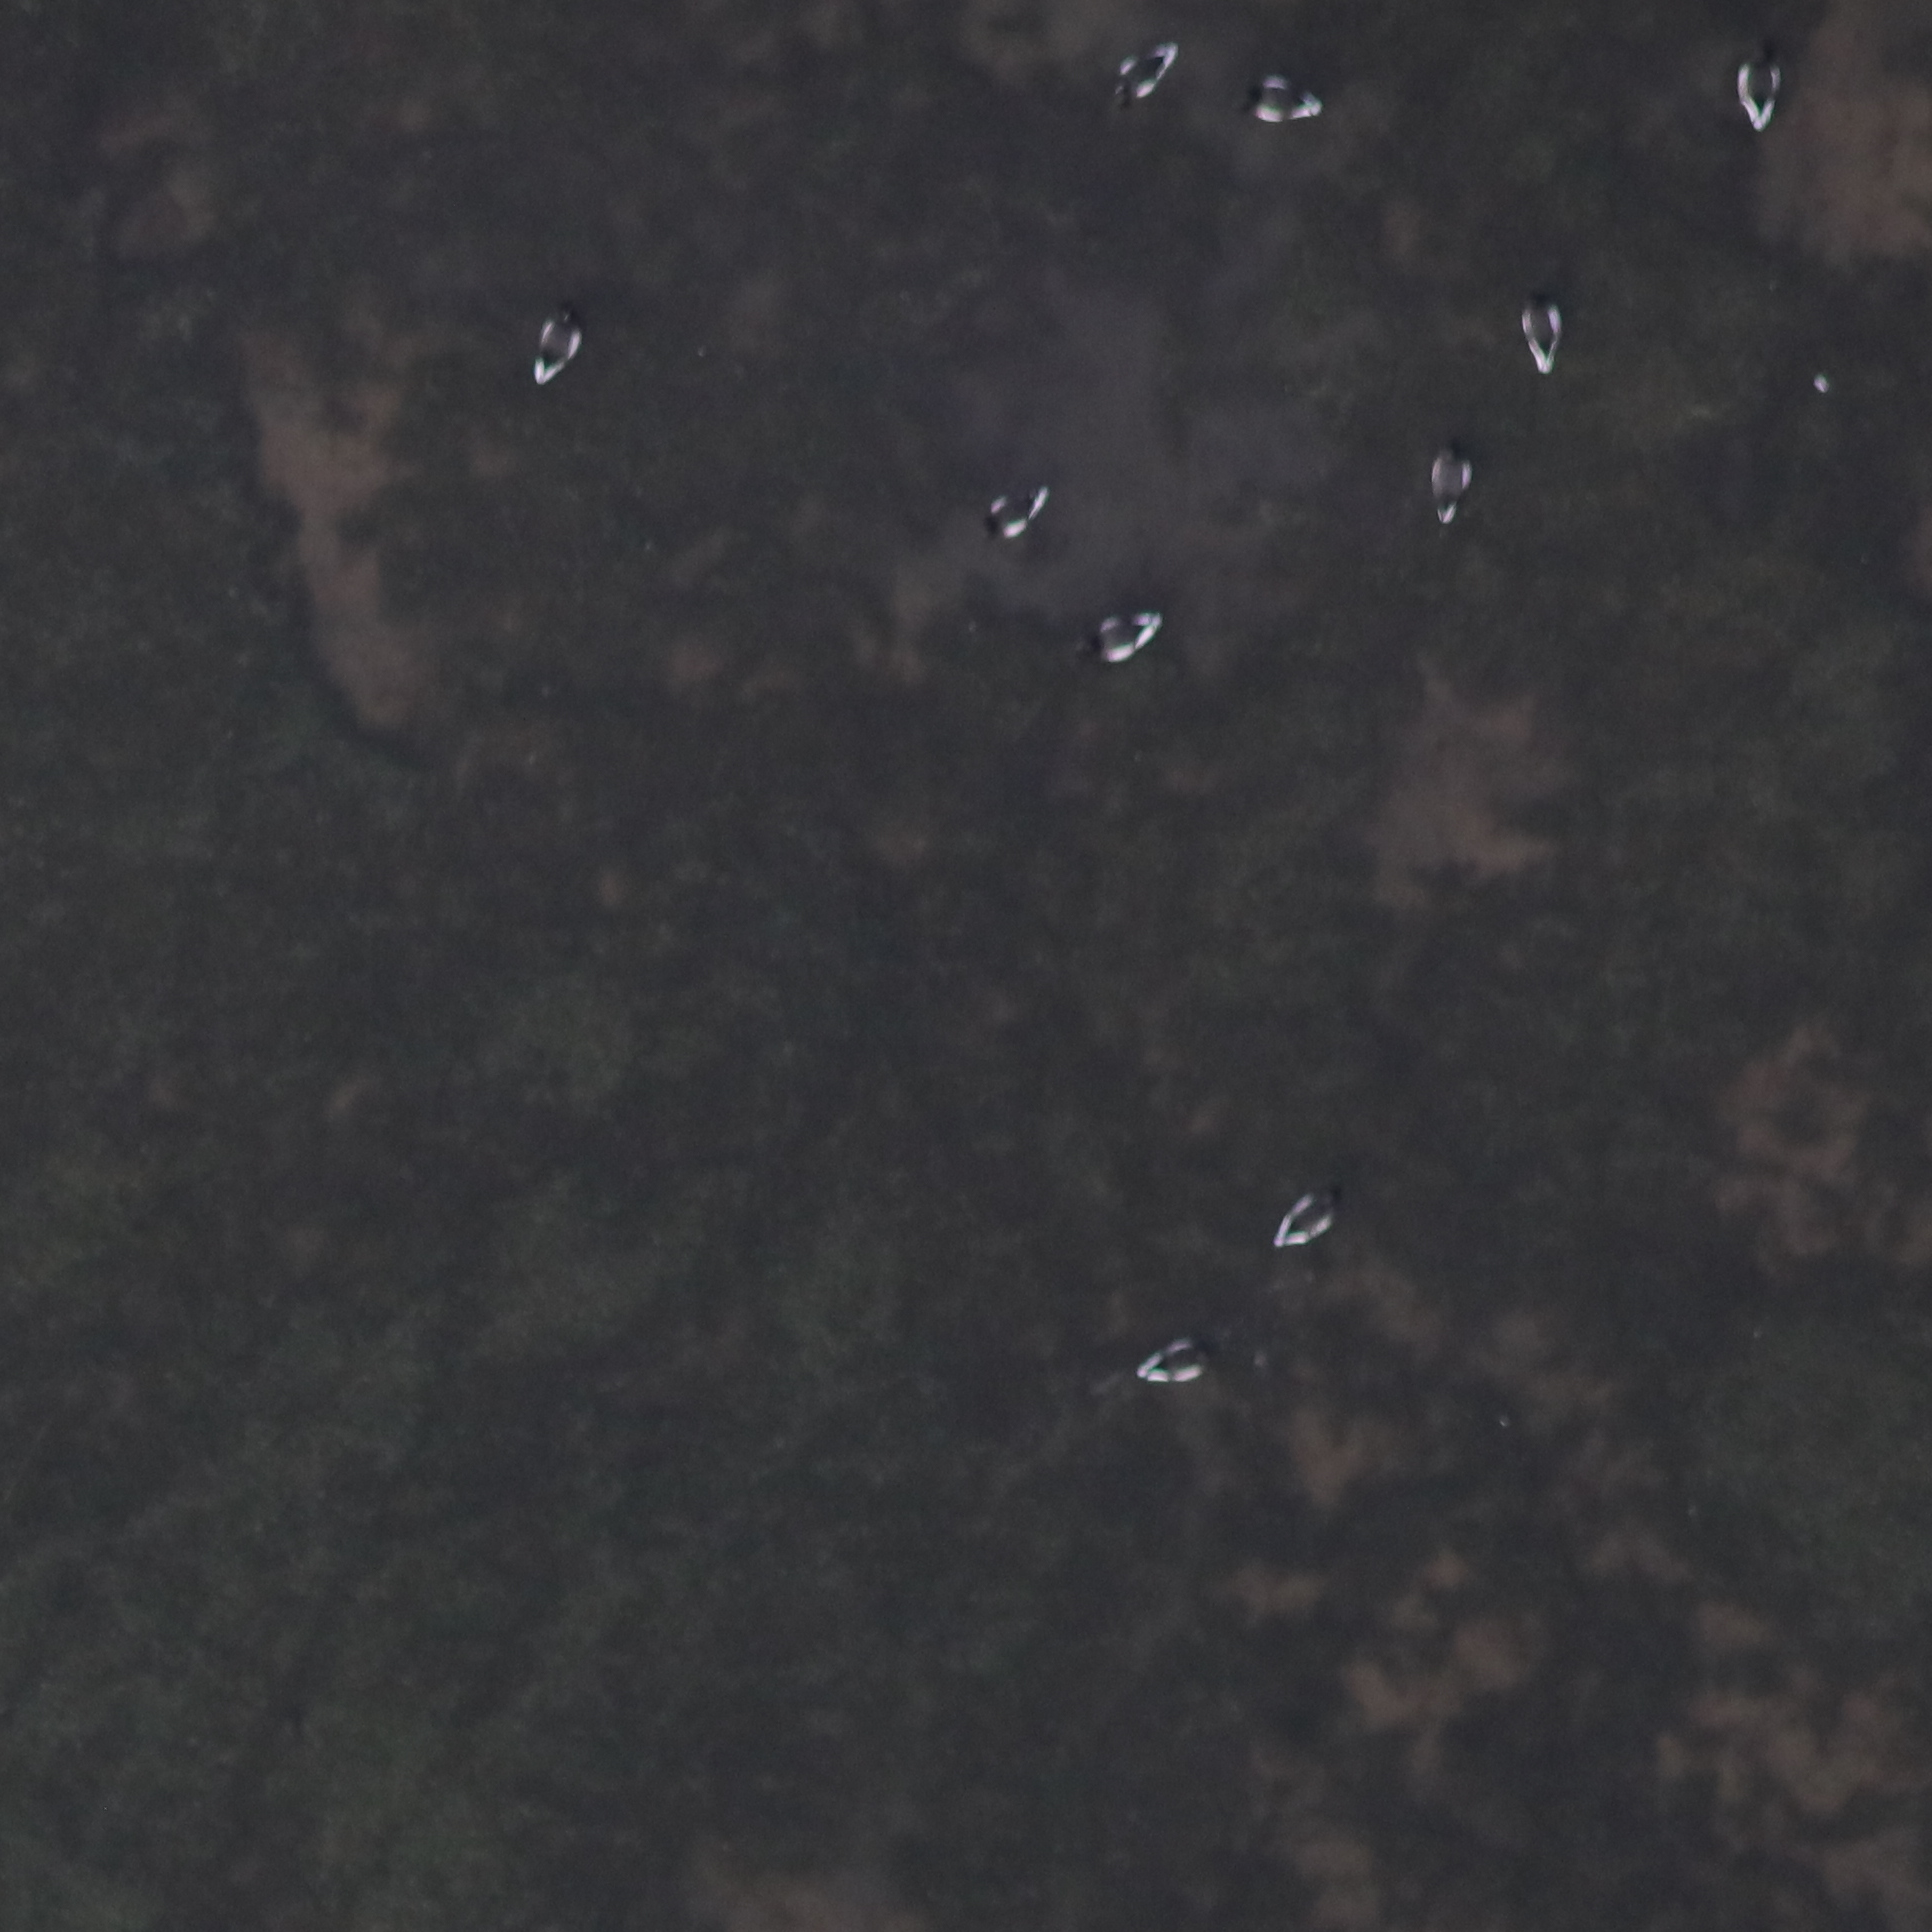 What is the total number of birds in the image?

10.